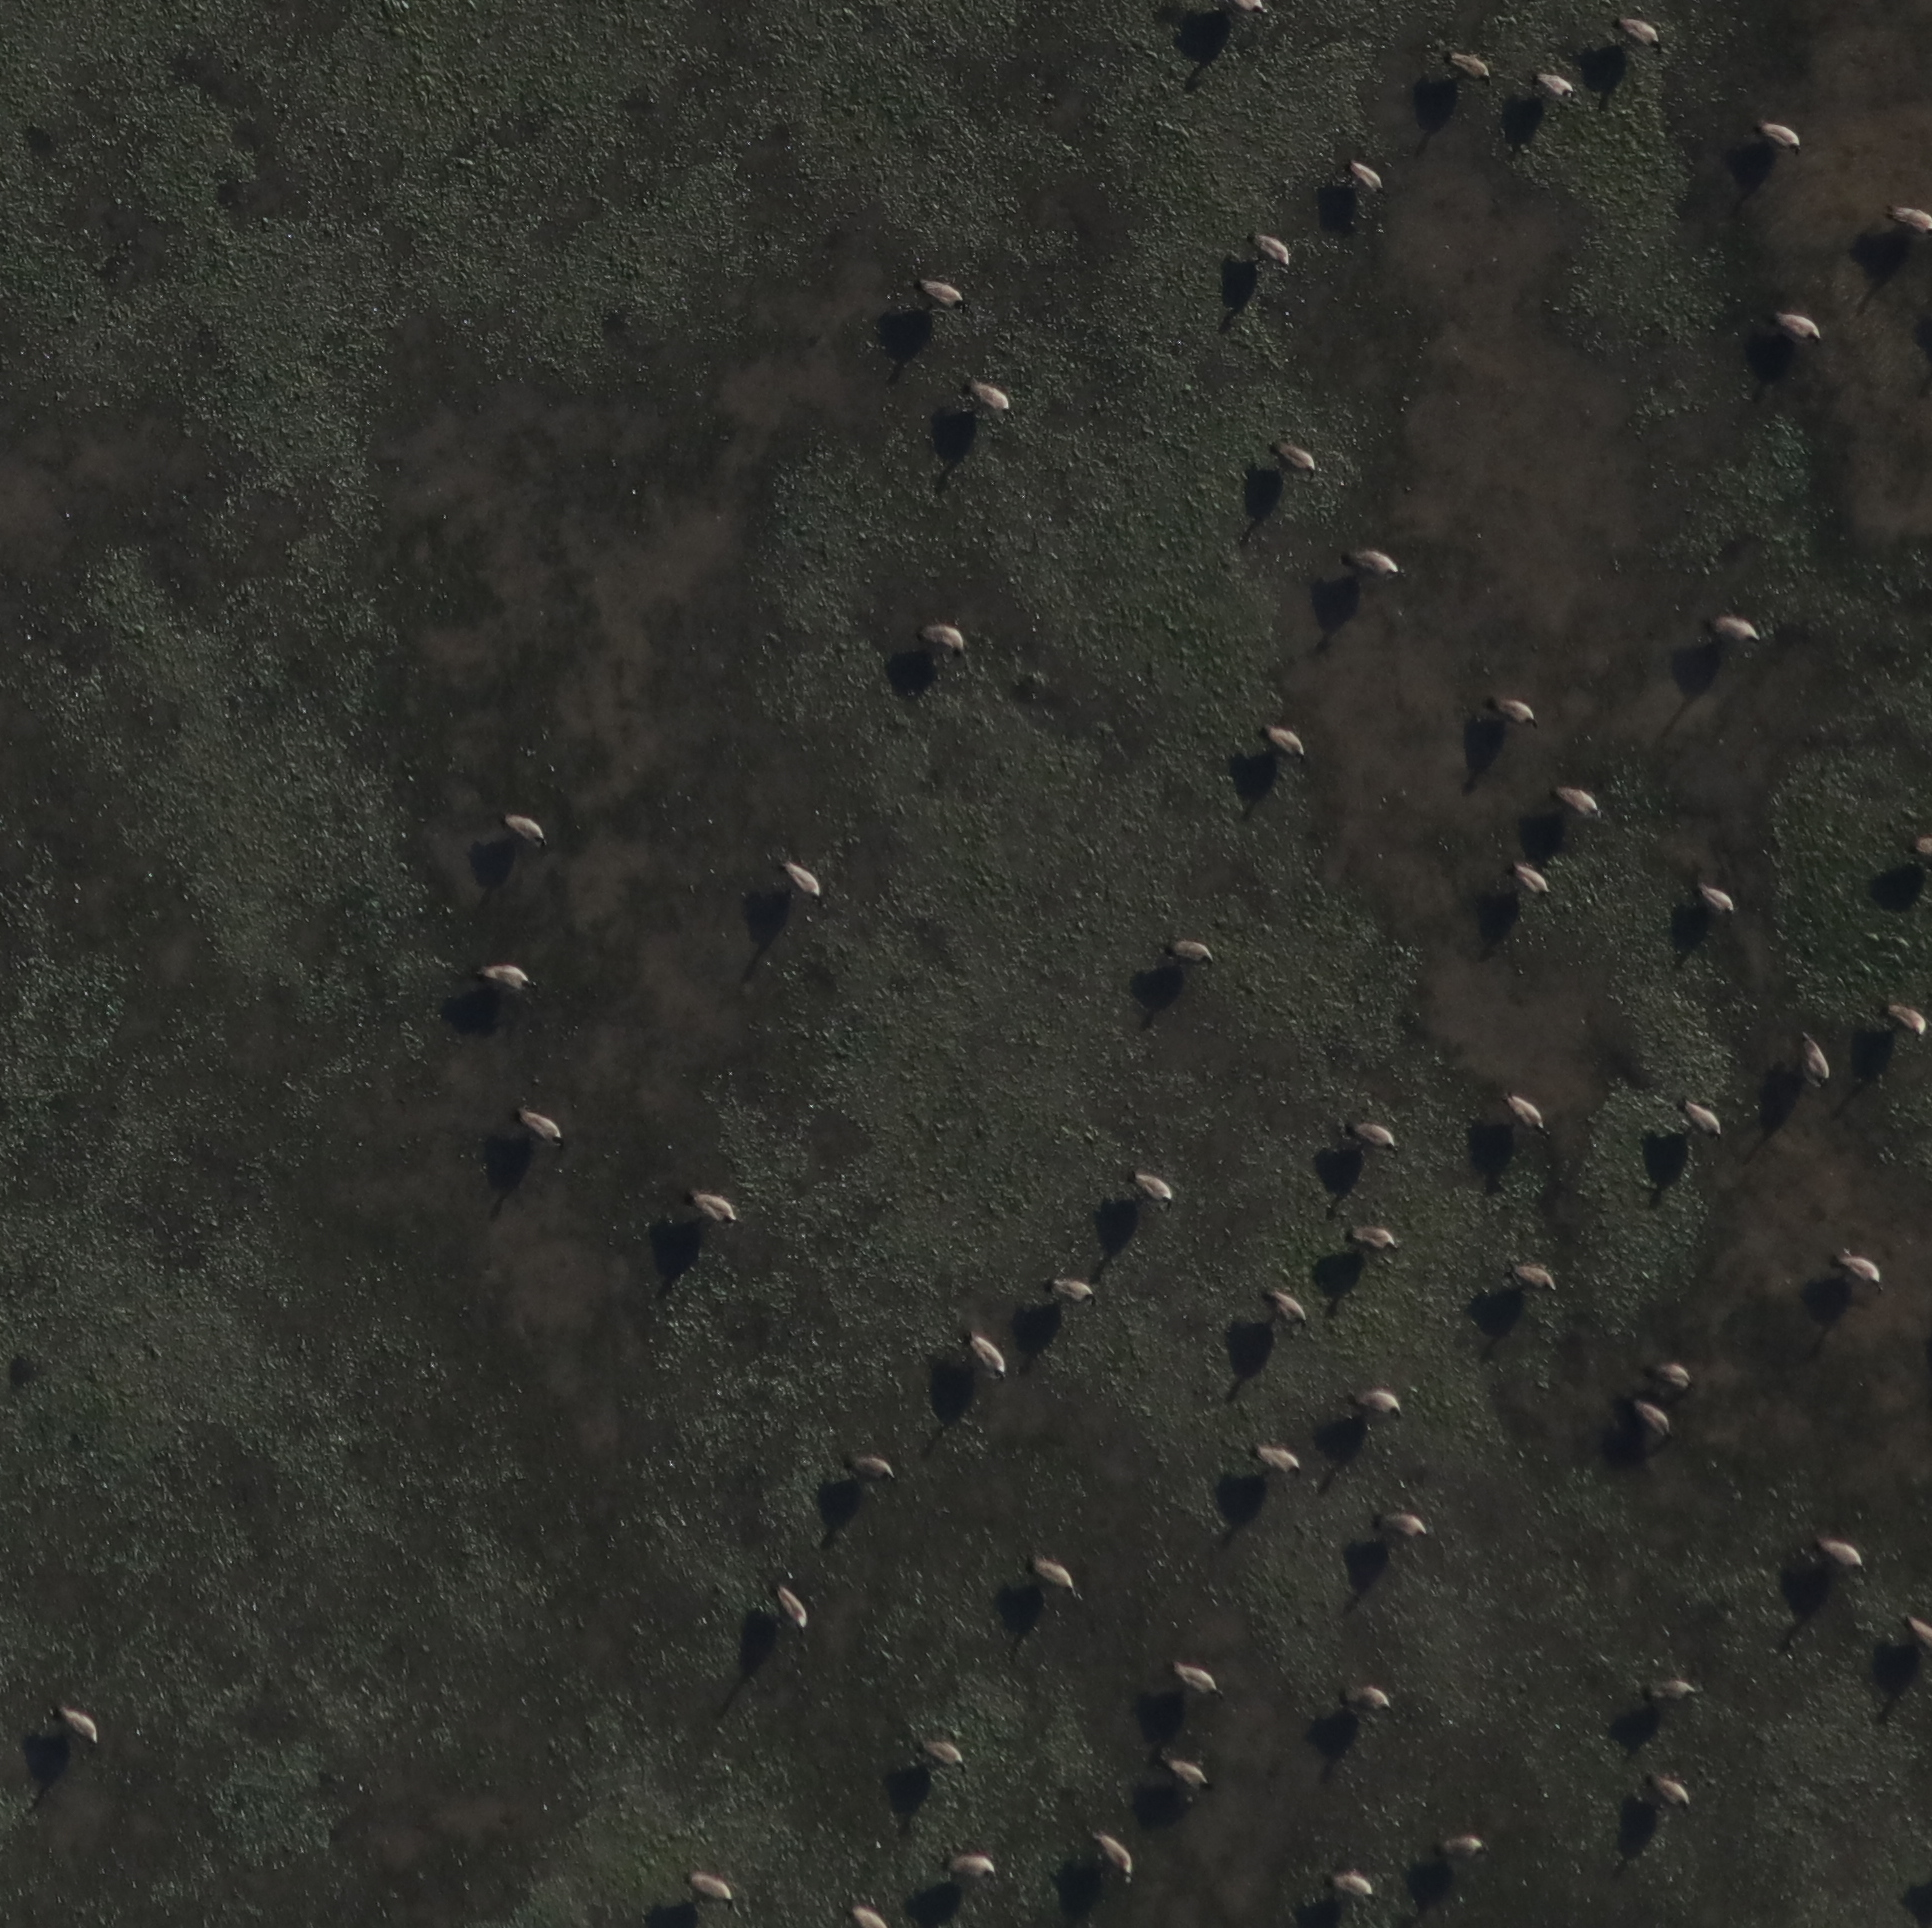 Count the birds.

60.